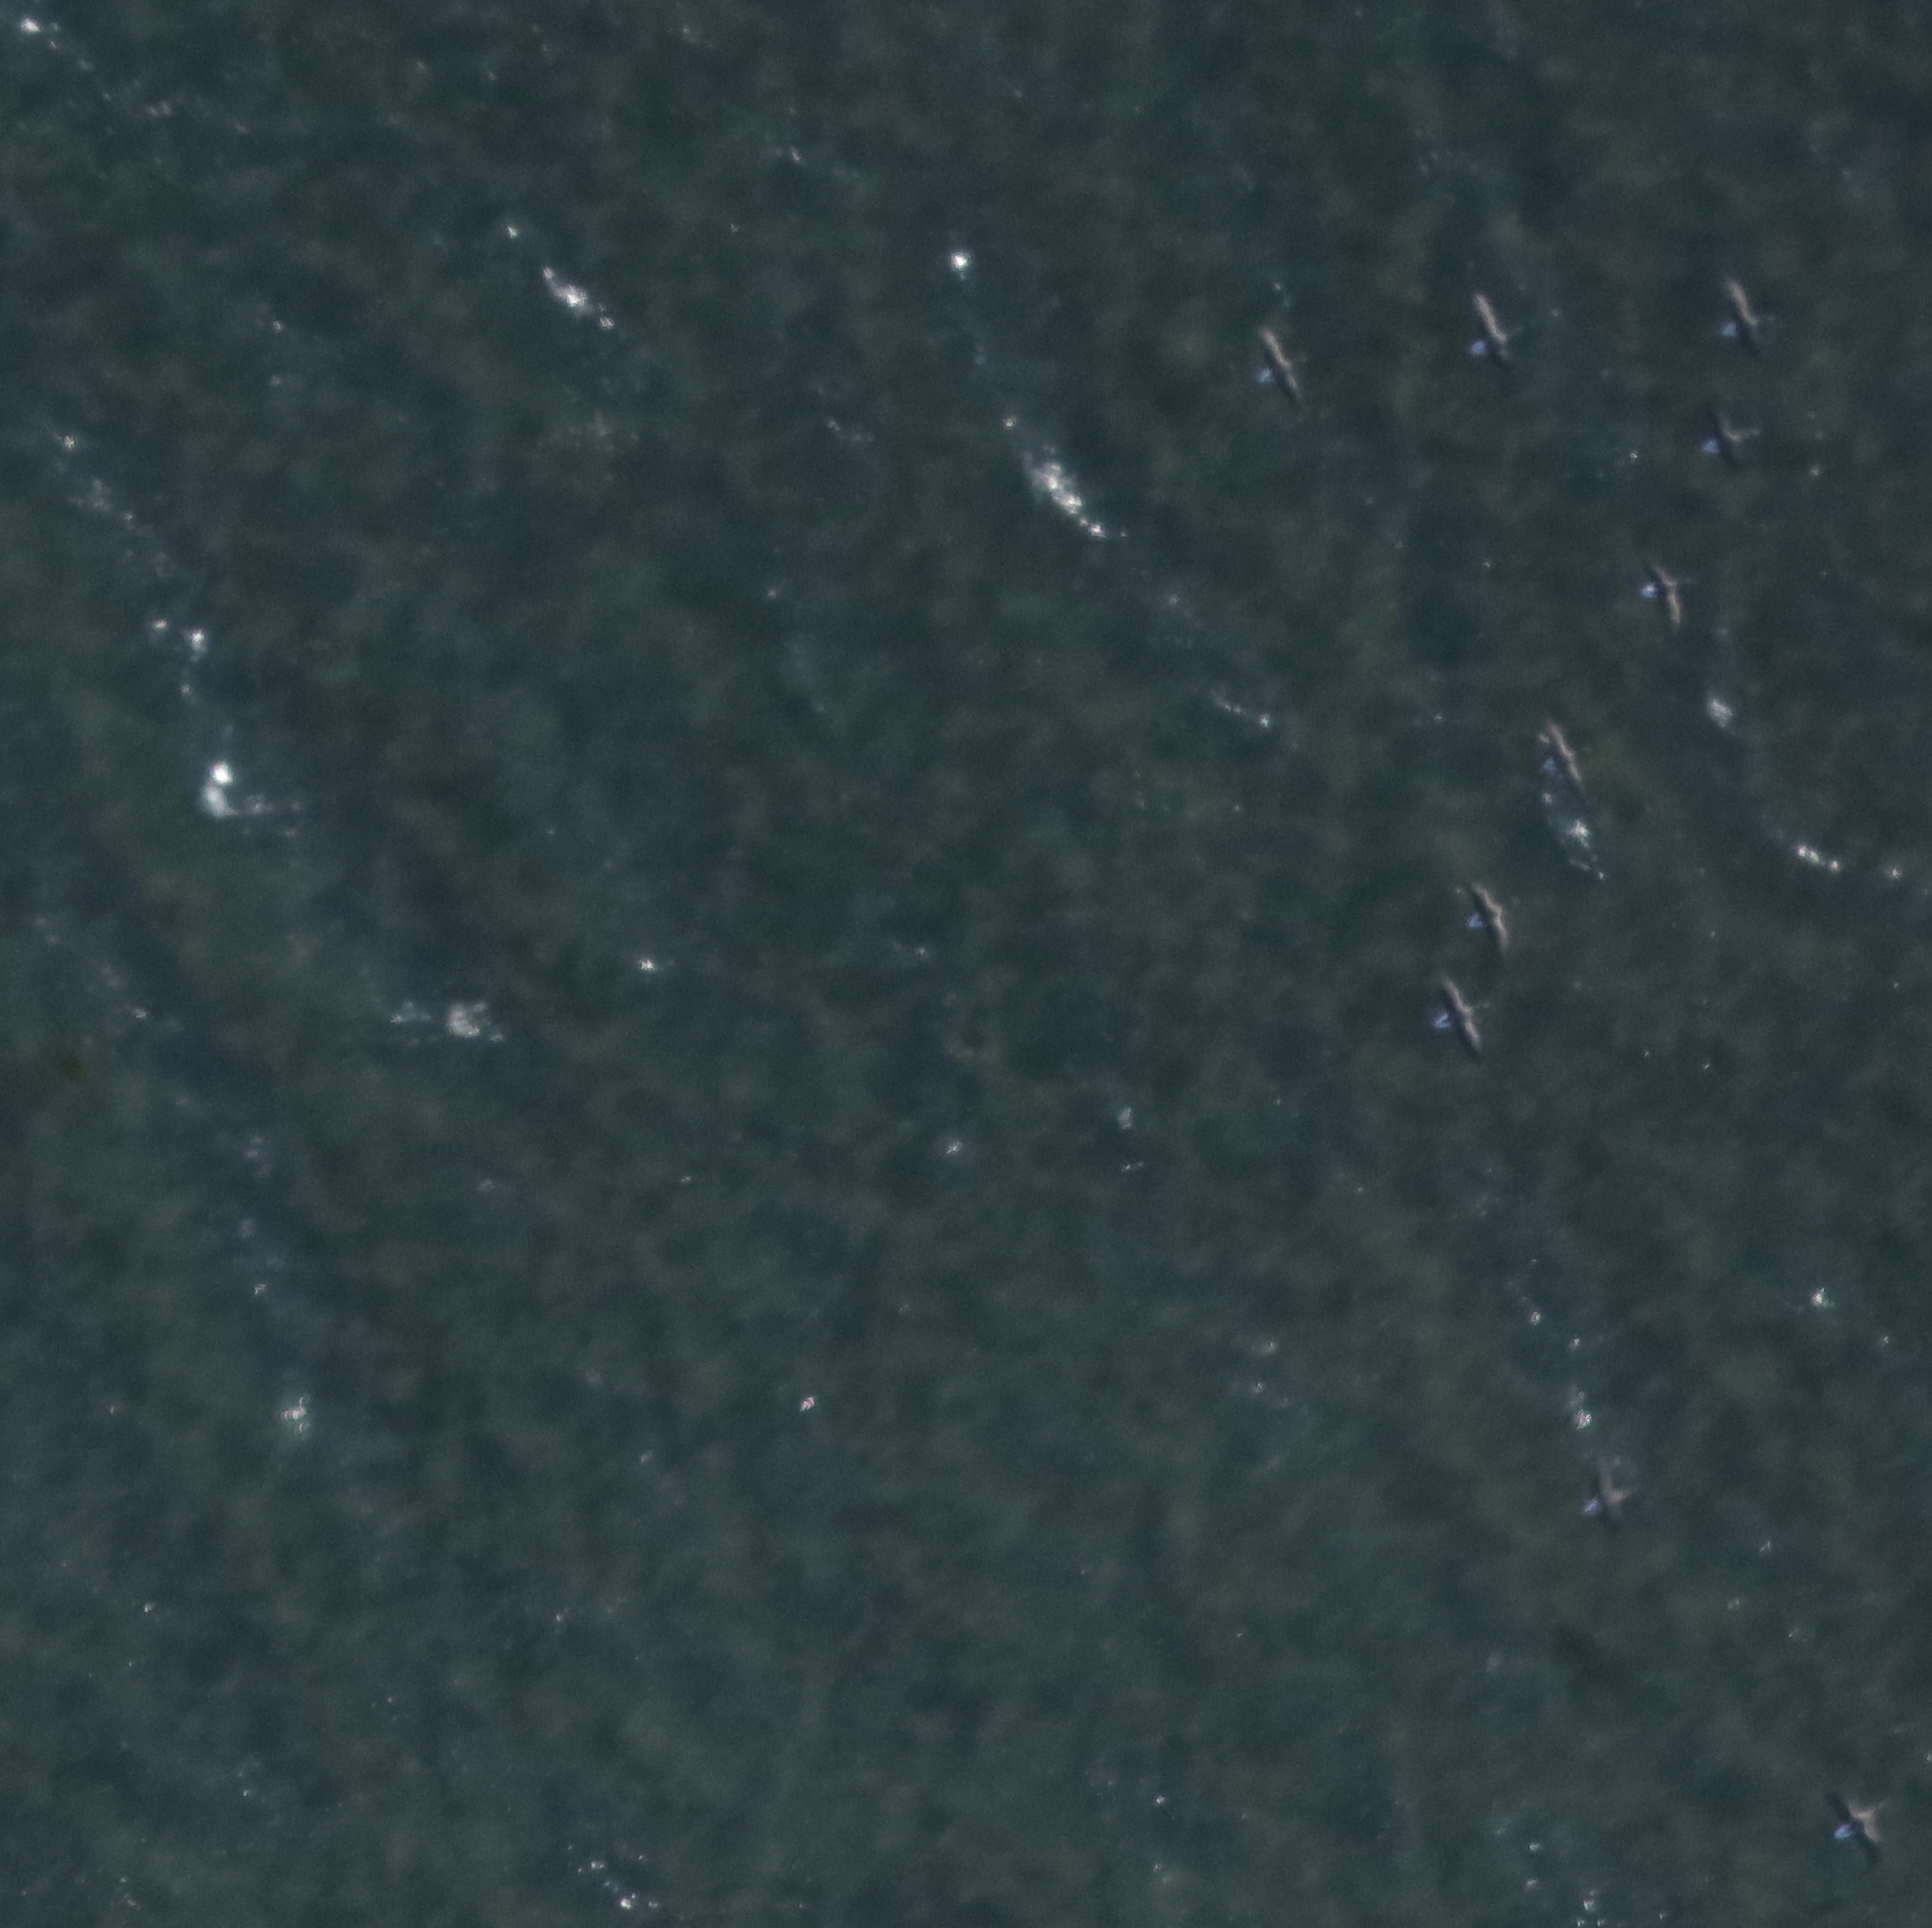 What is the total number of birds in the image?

10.